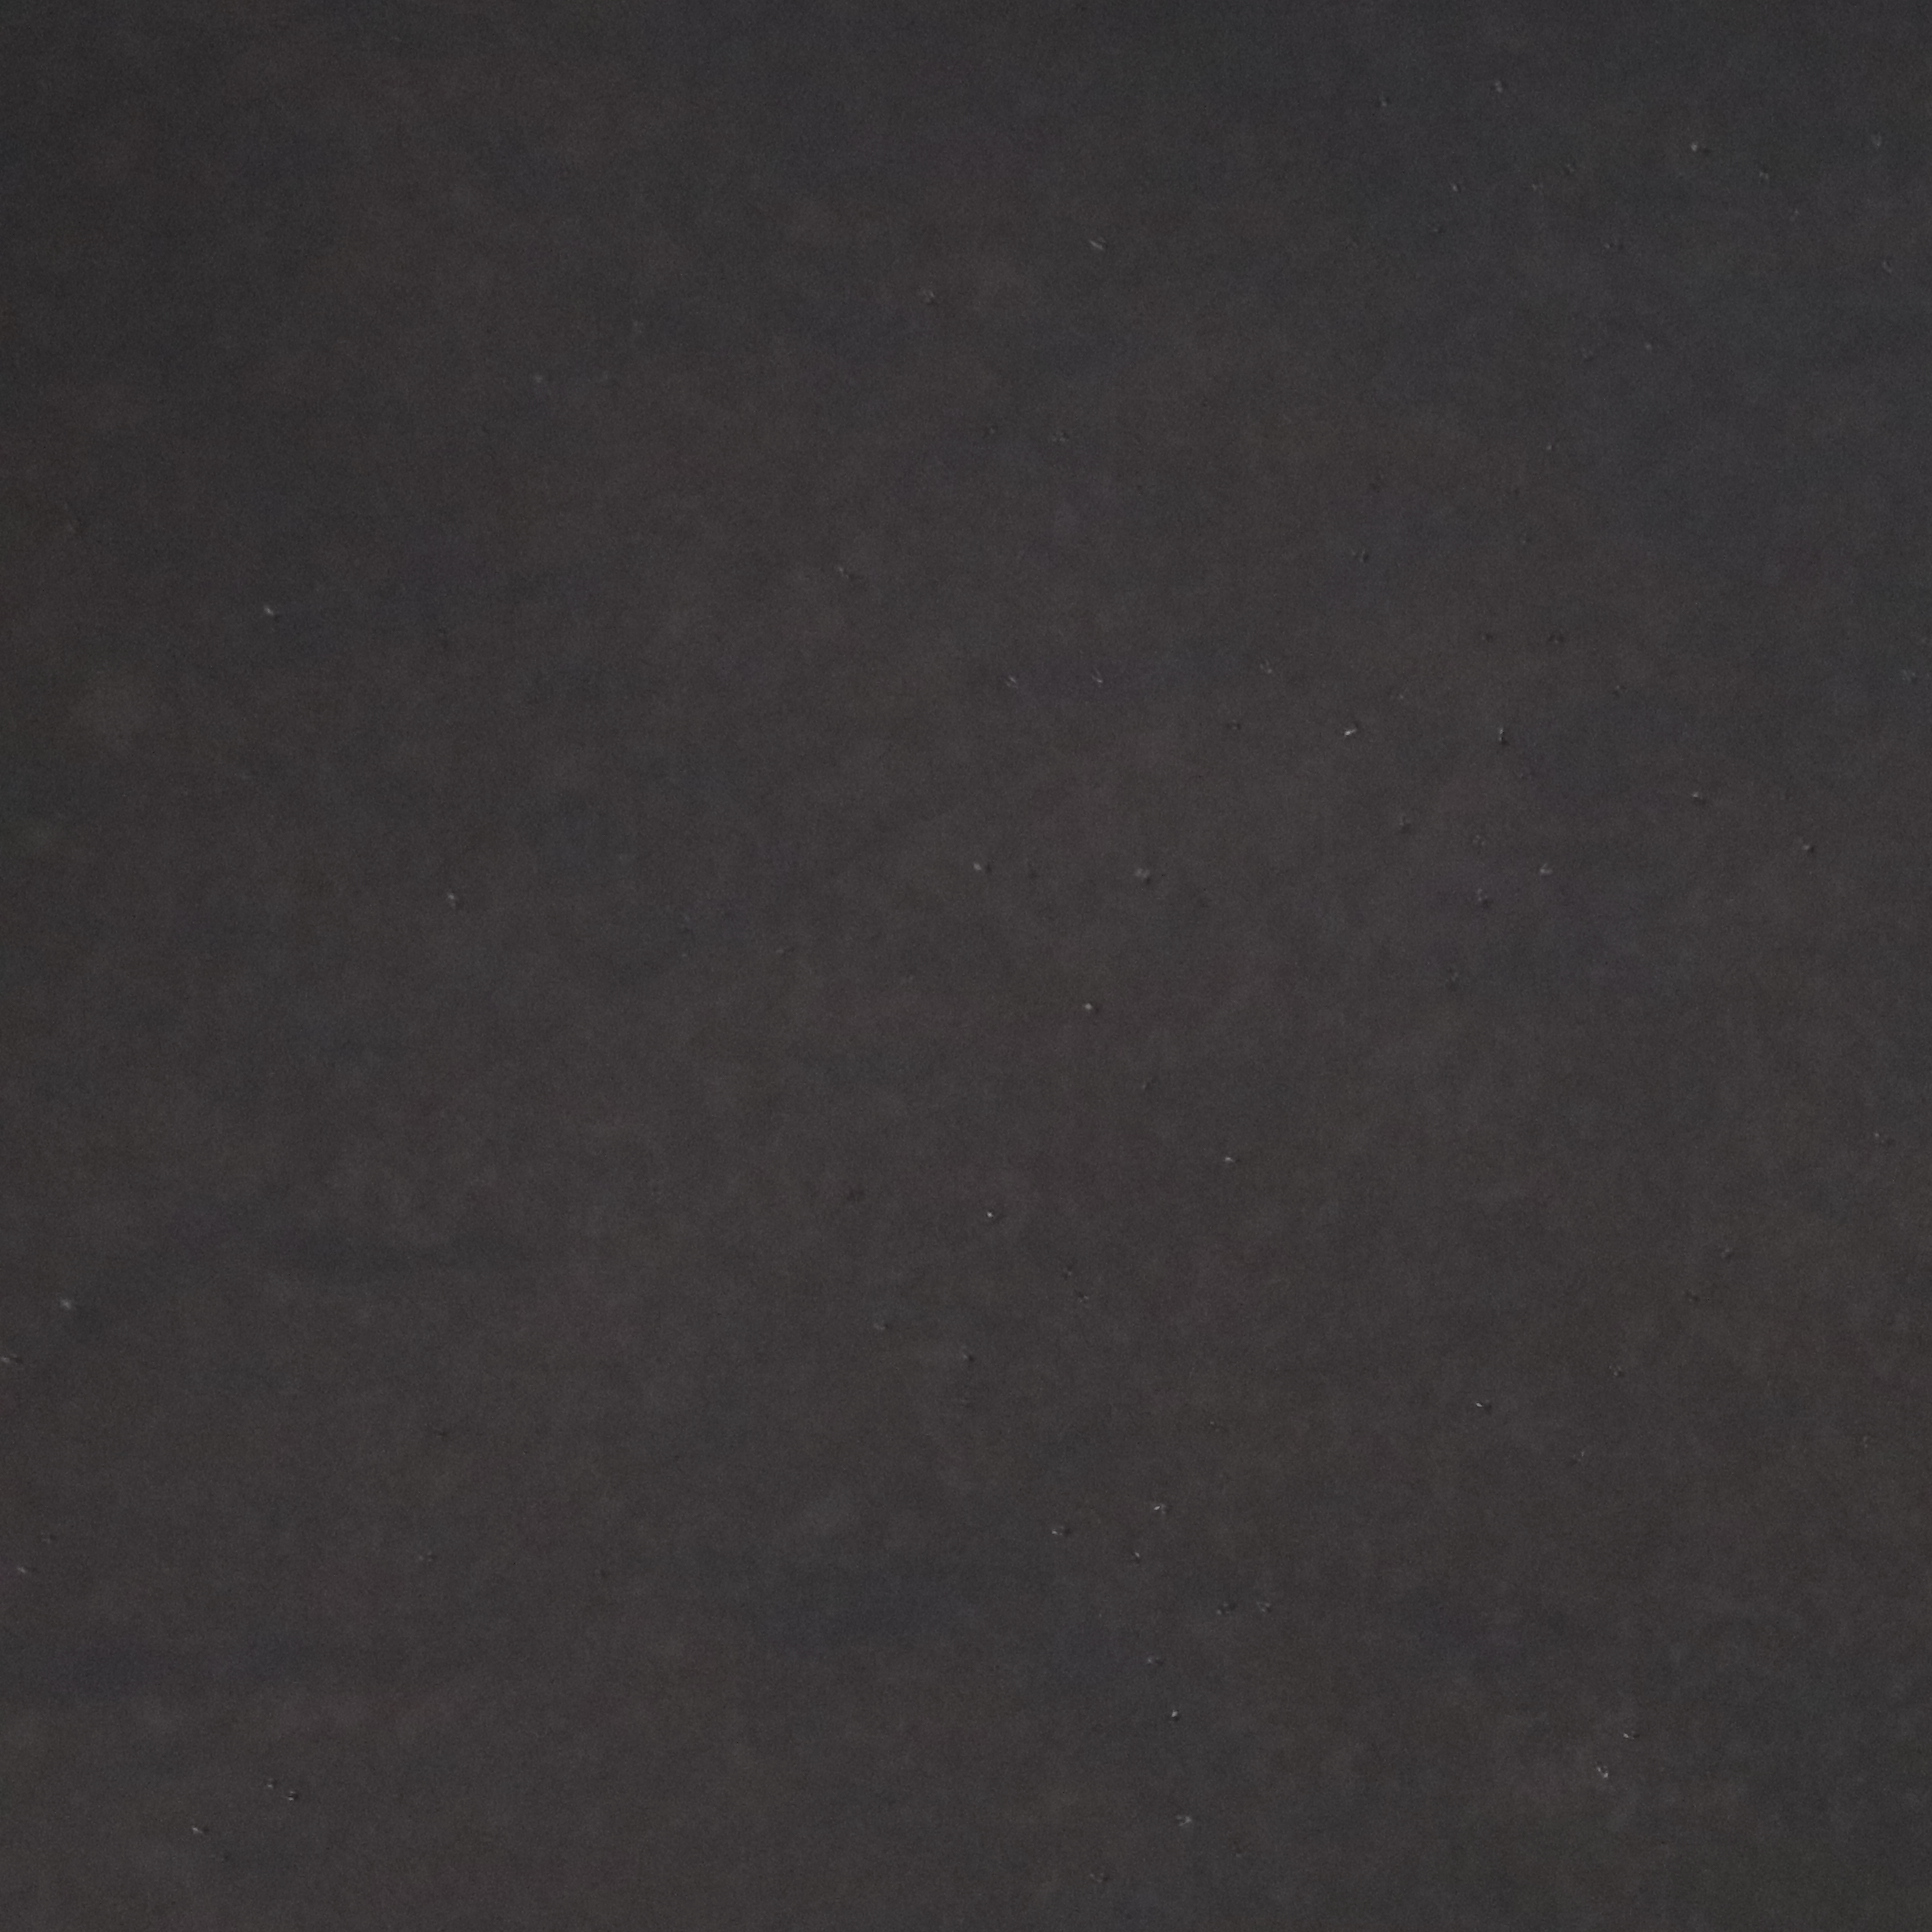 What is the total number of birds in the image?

81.